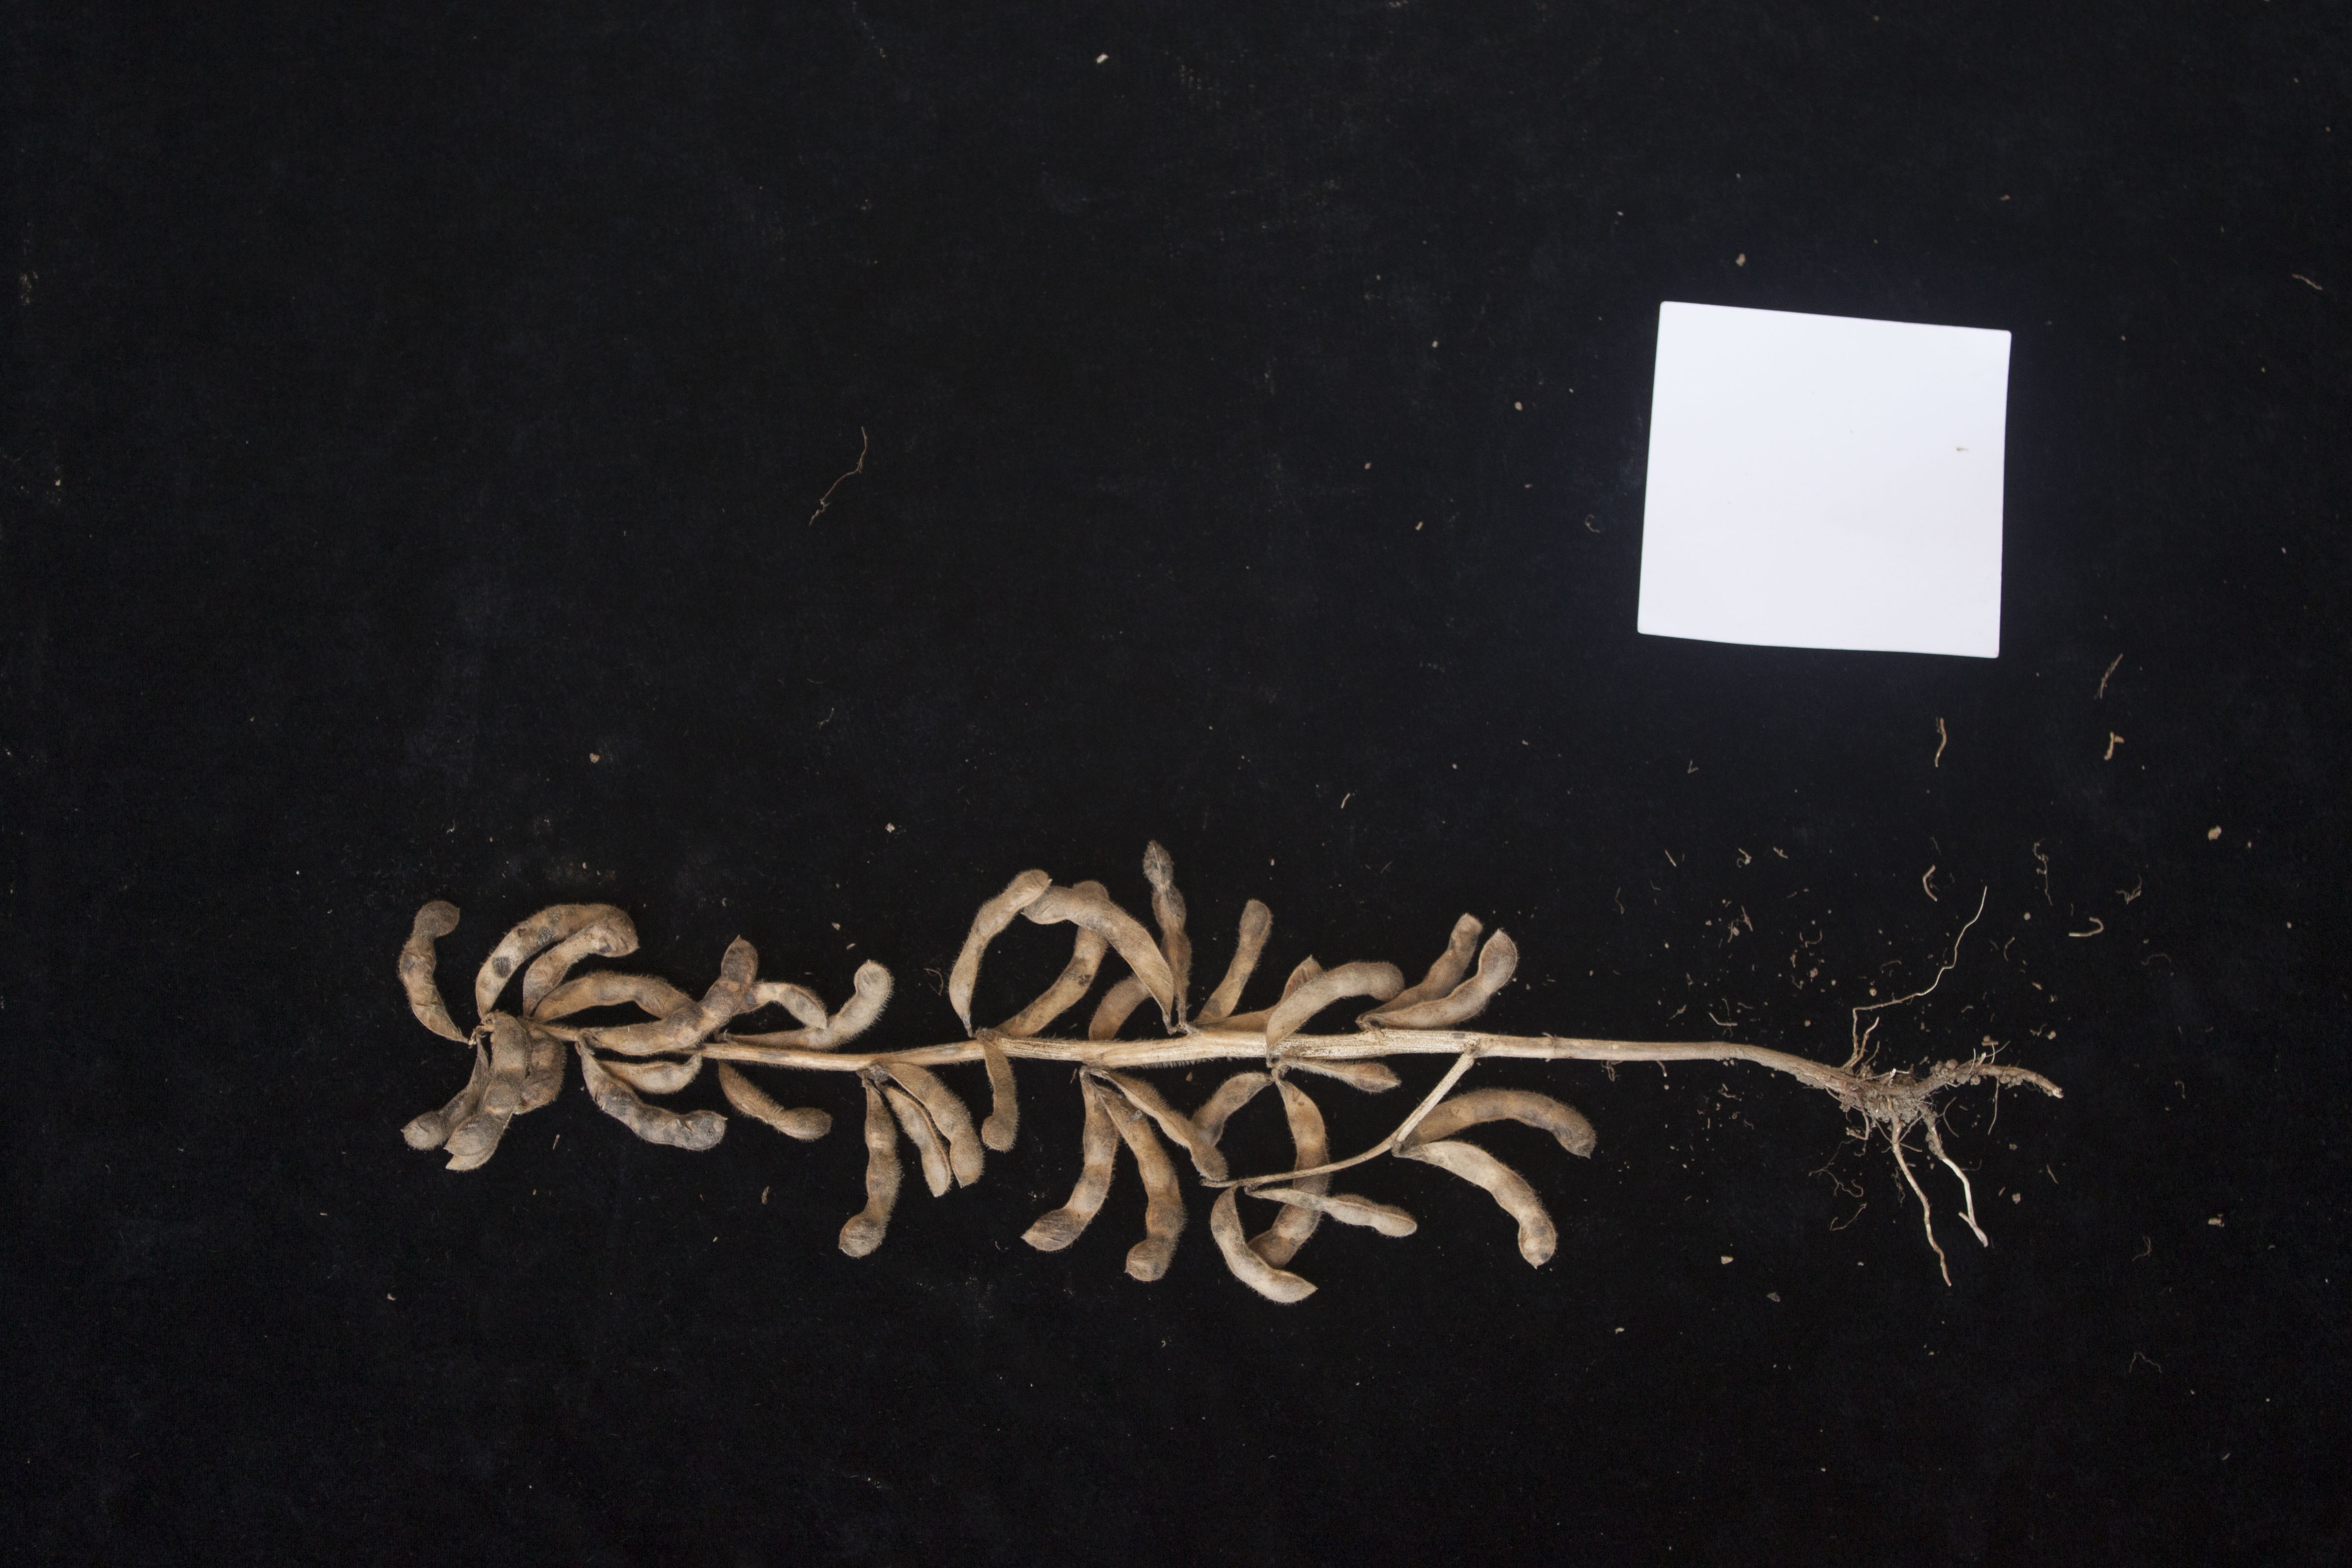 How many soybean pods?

38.